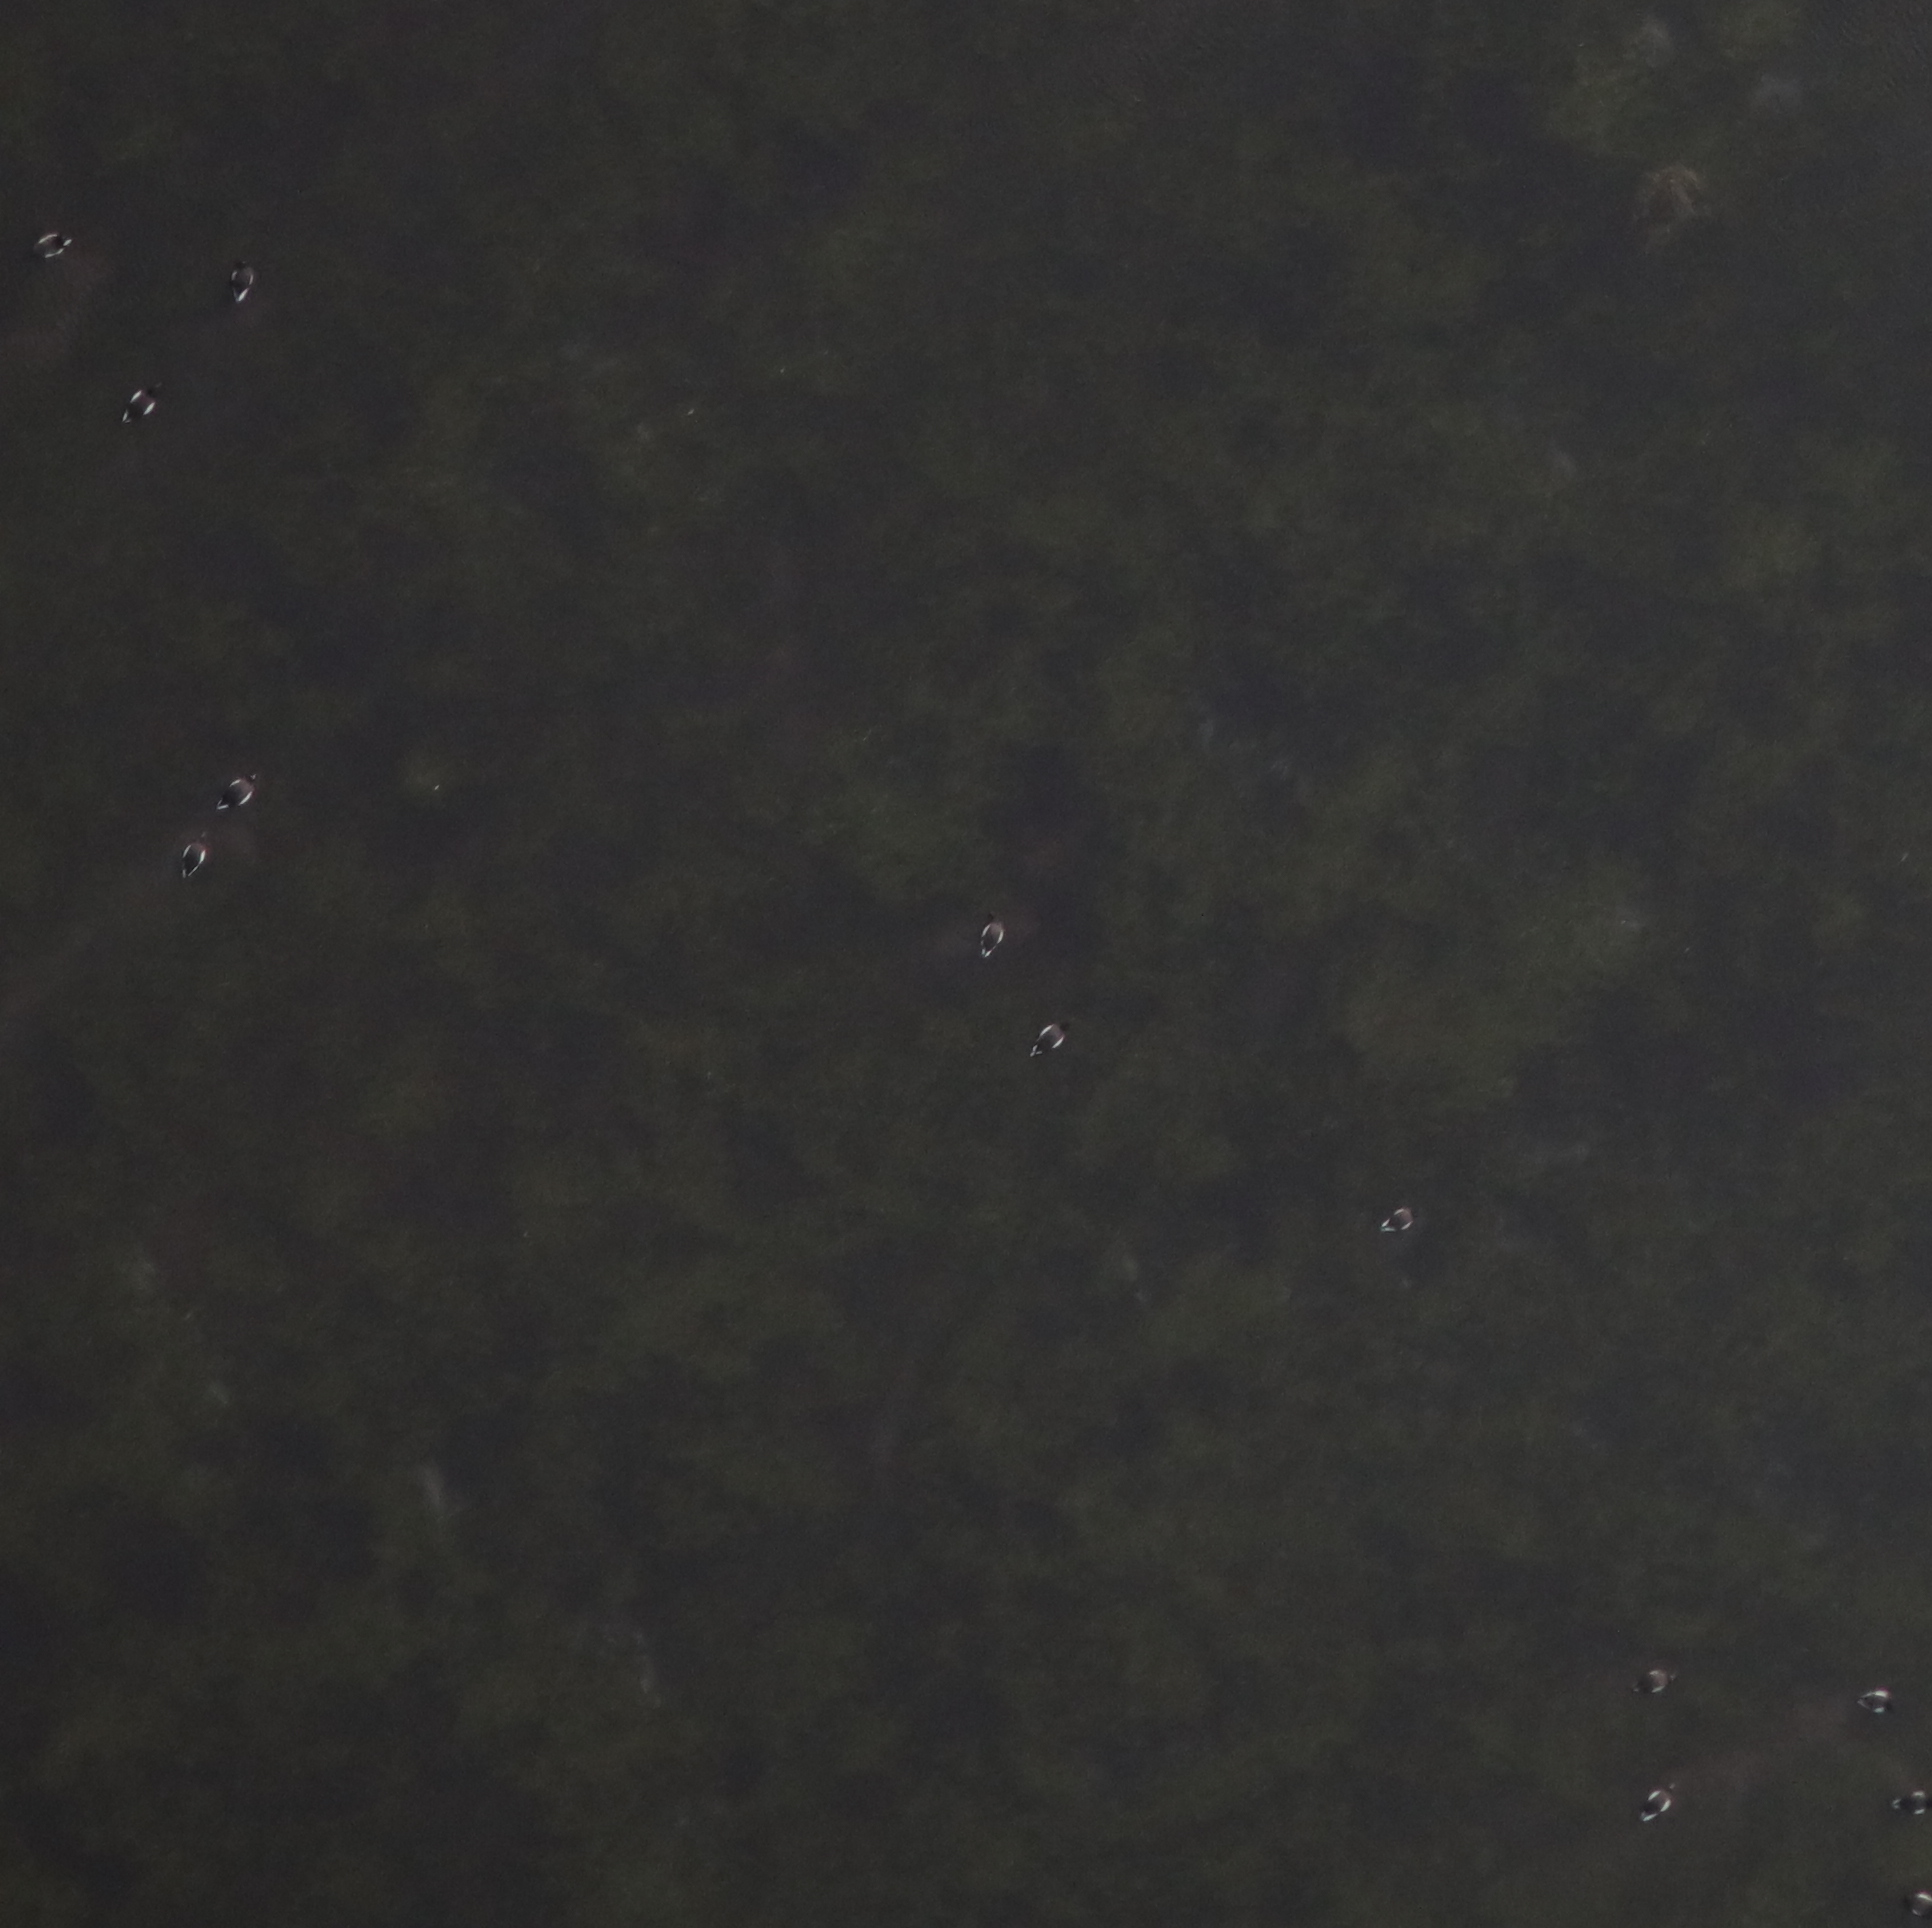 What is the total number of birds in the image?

13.